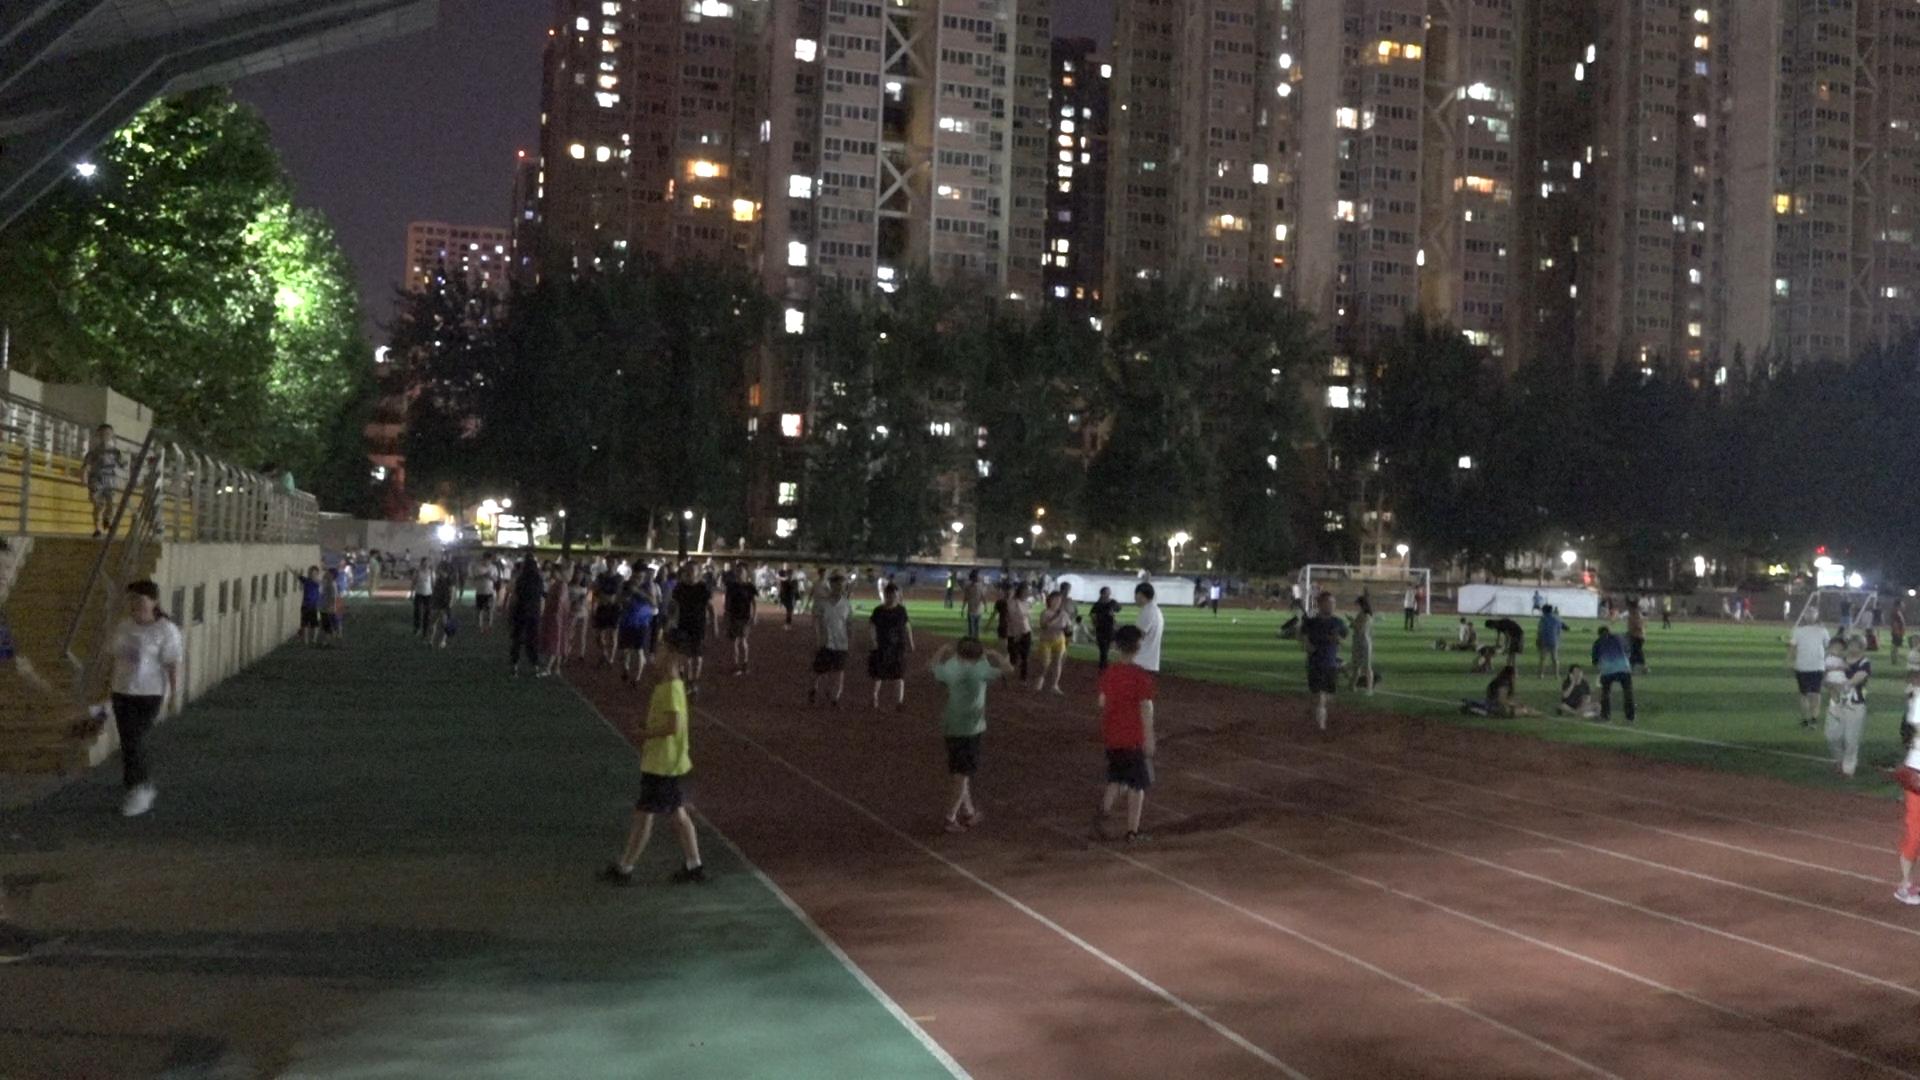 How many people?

130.